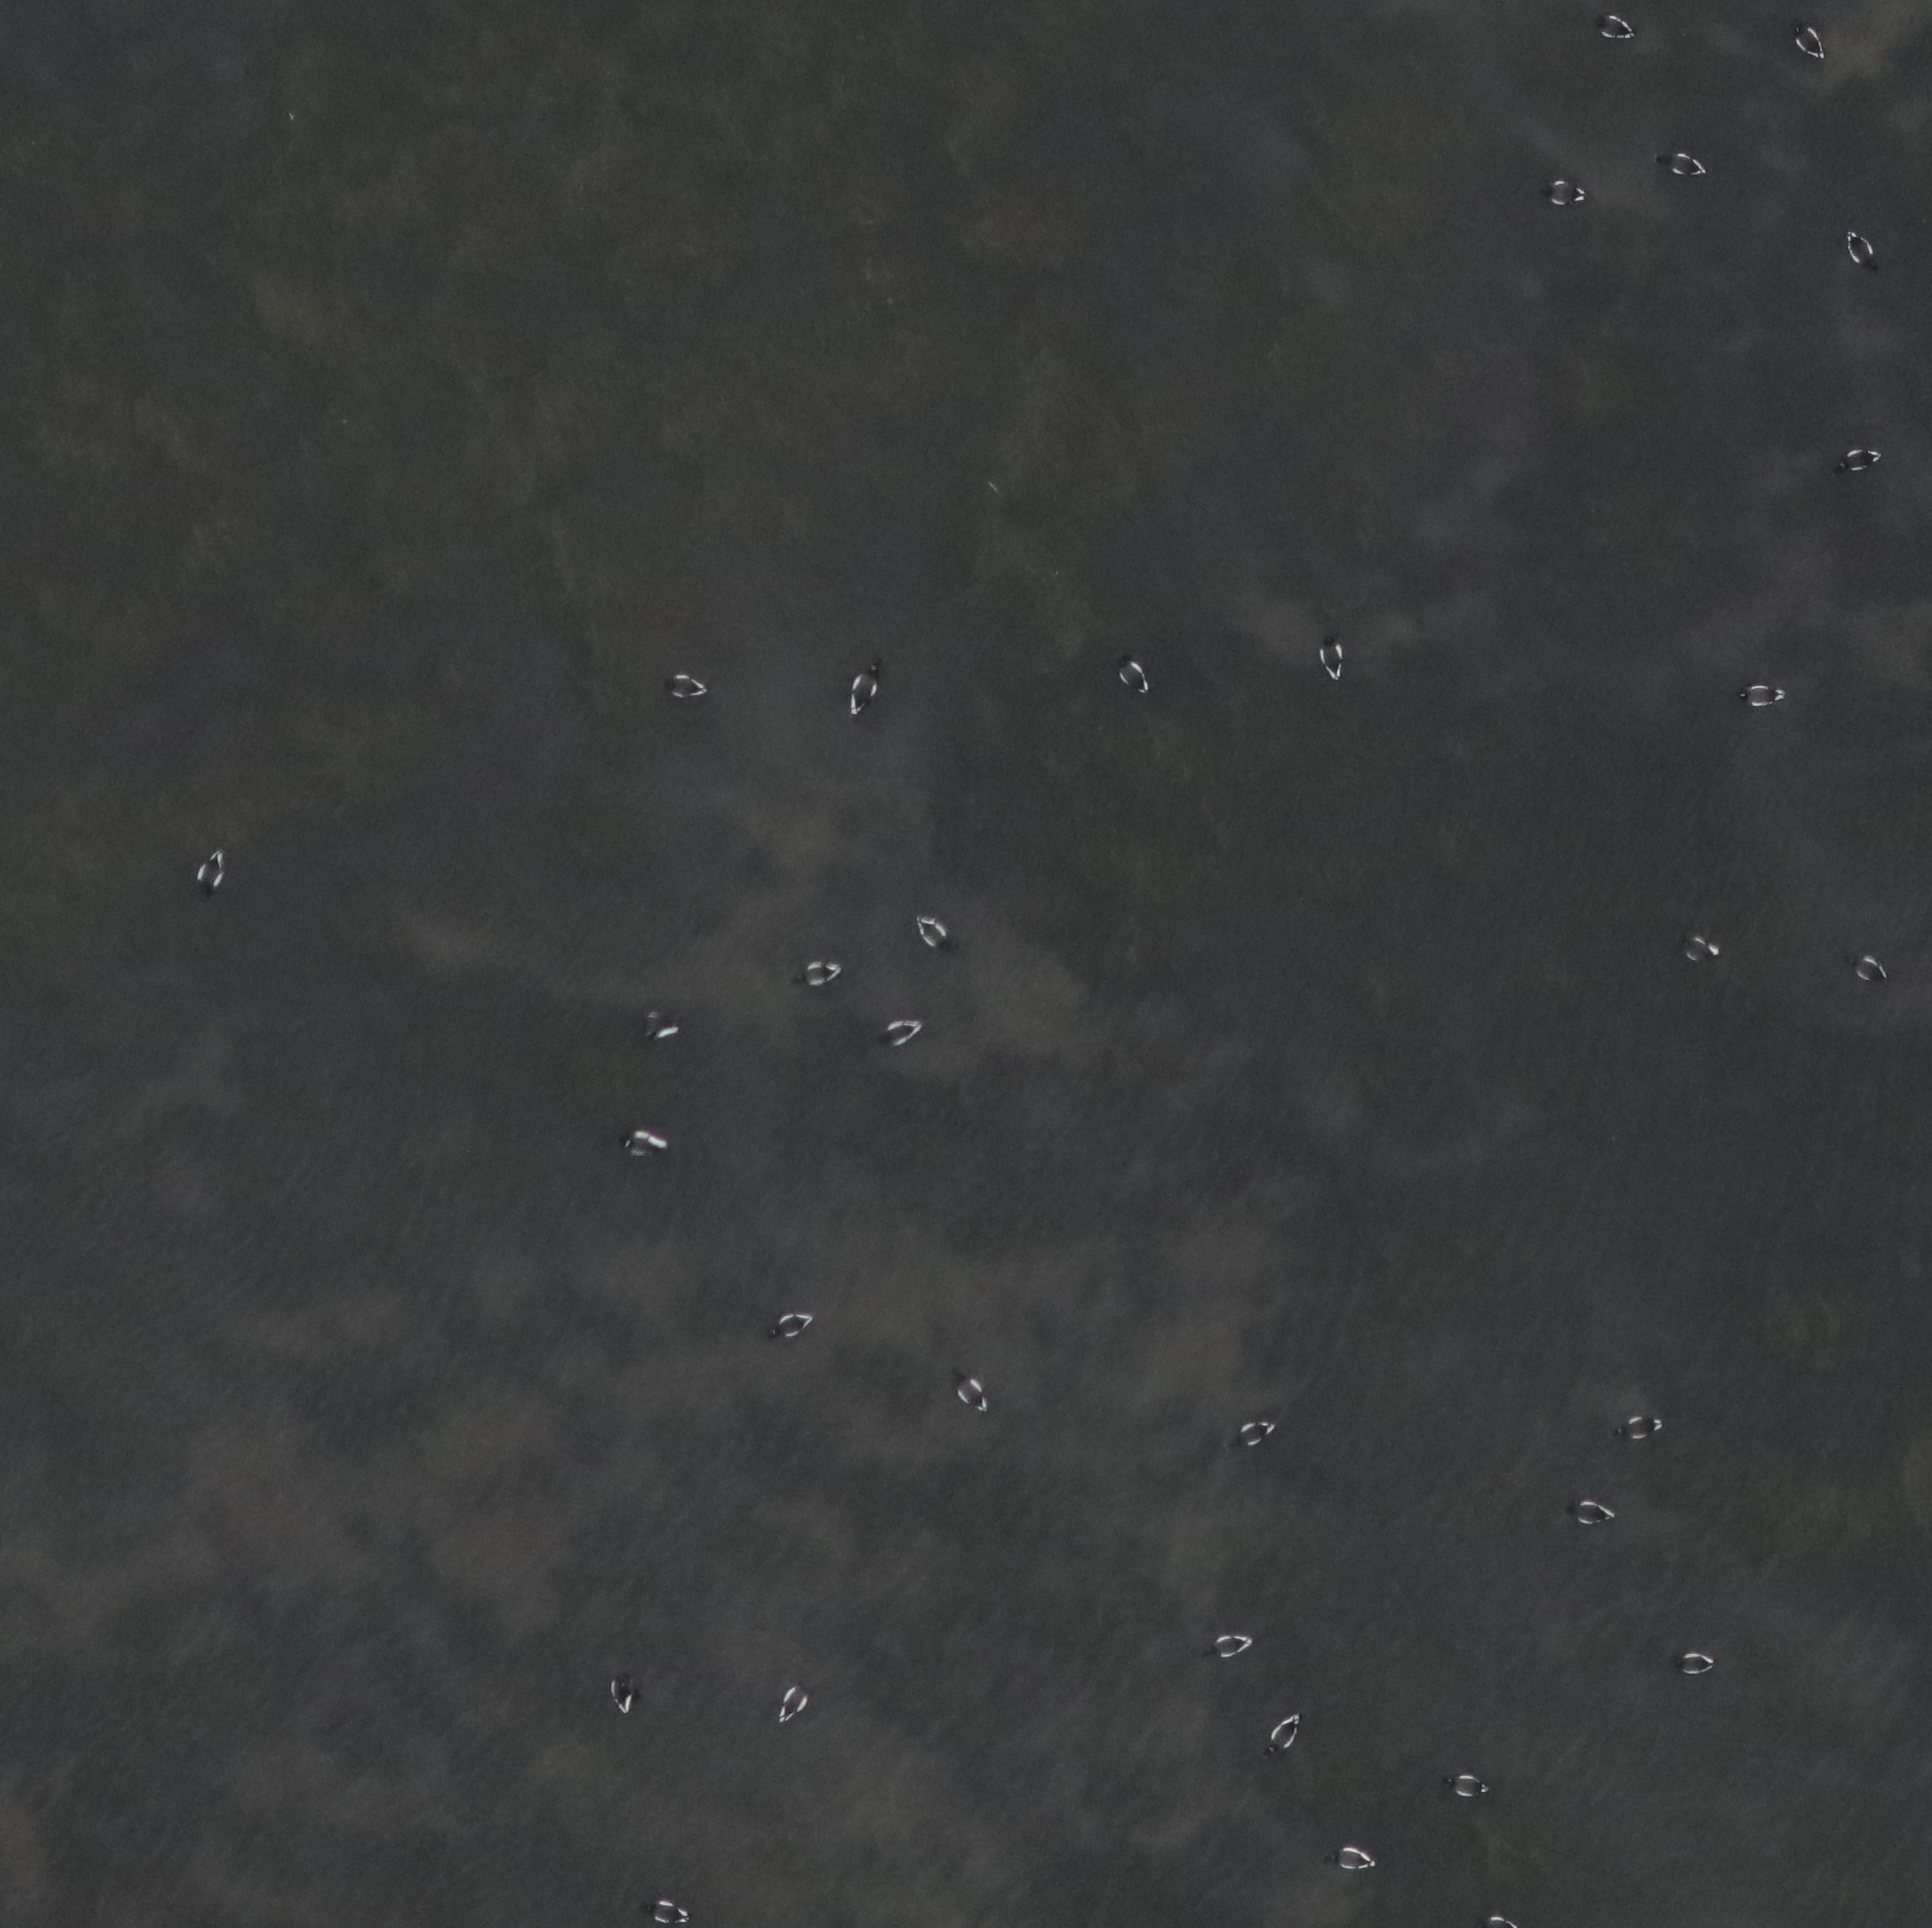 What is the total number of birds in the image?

32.